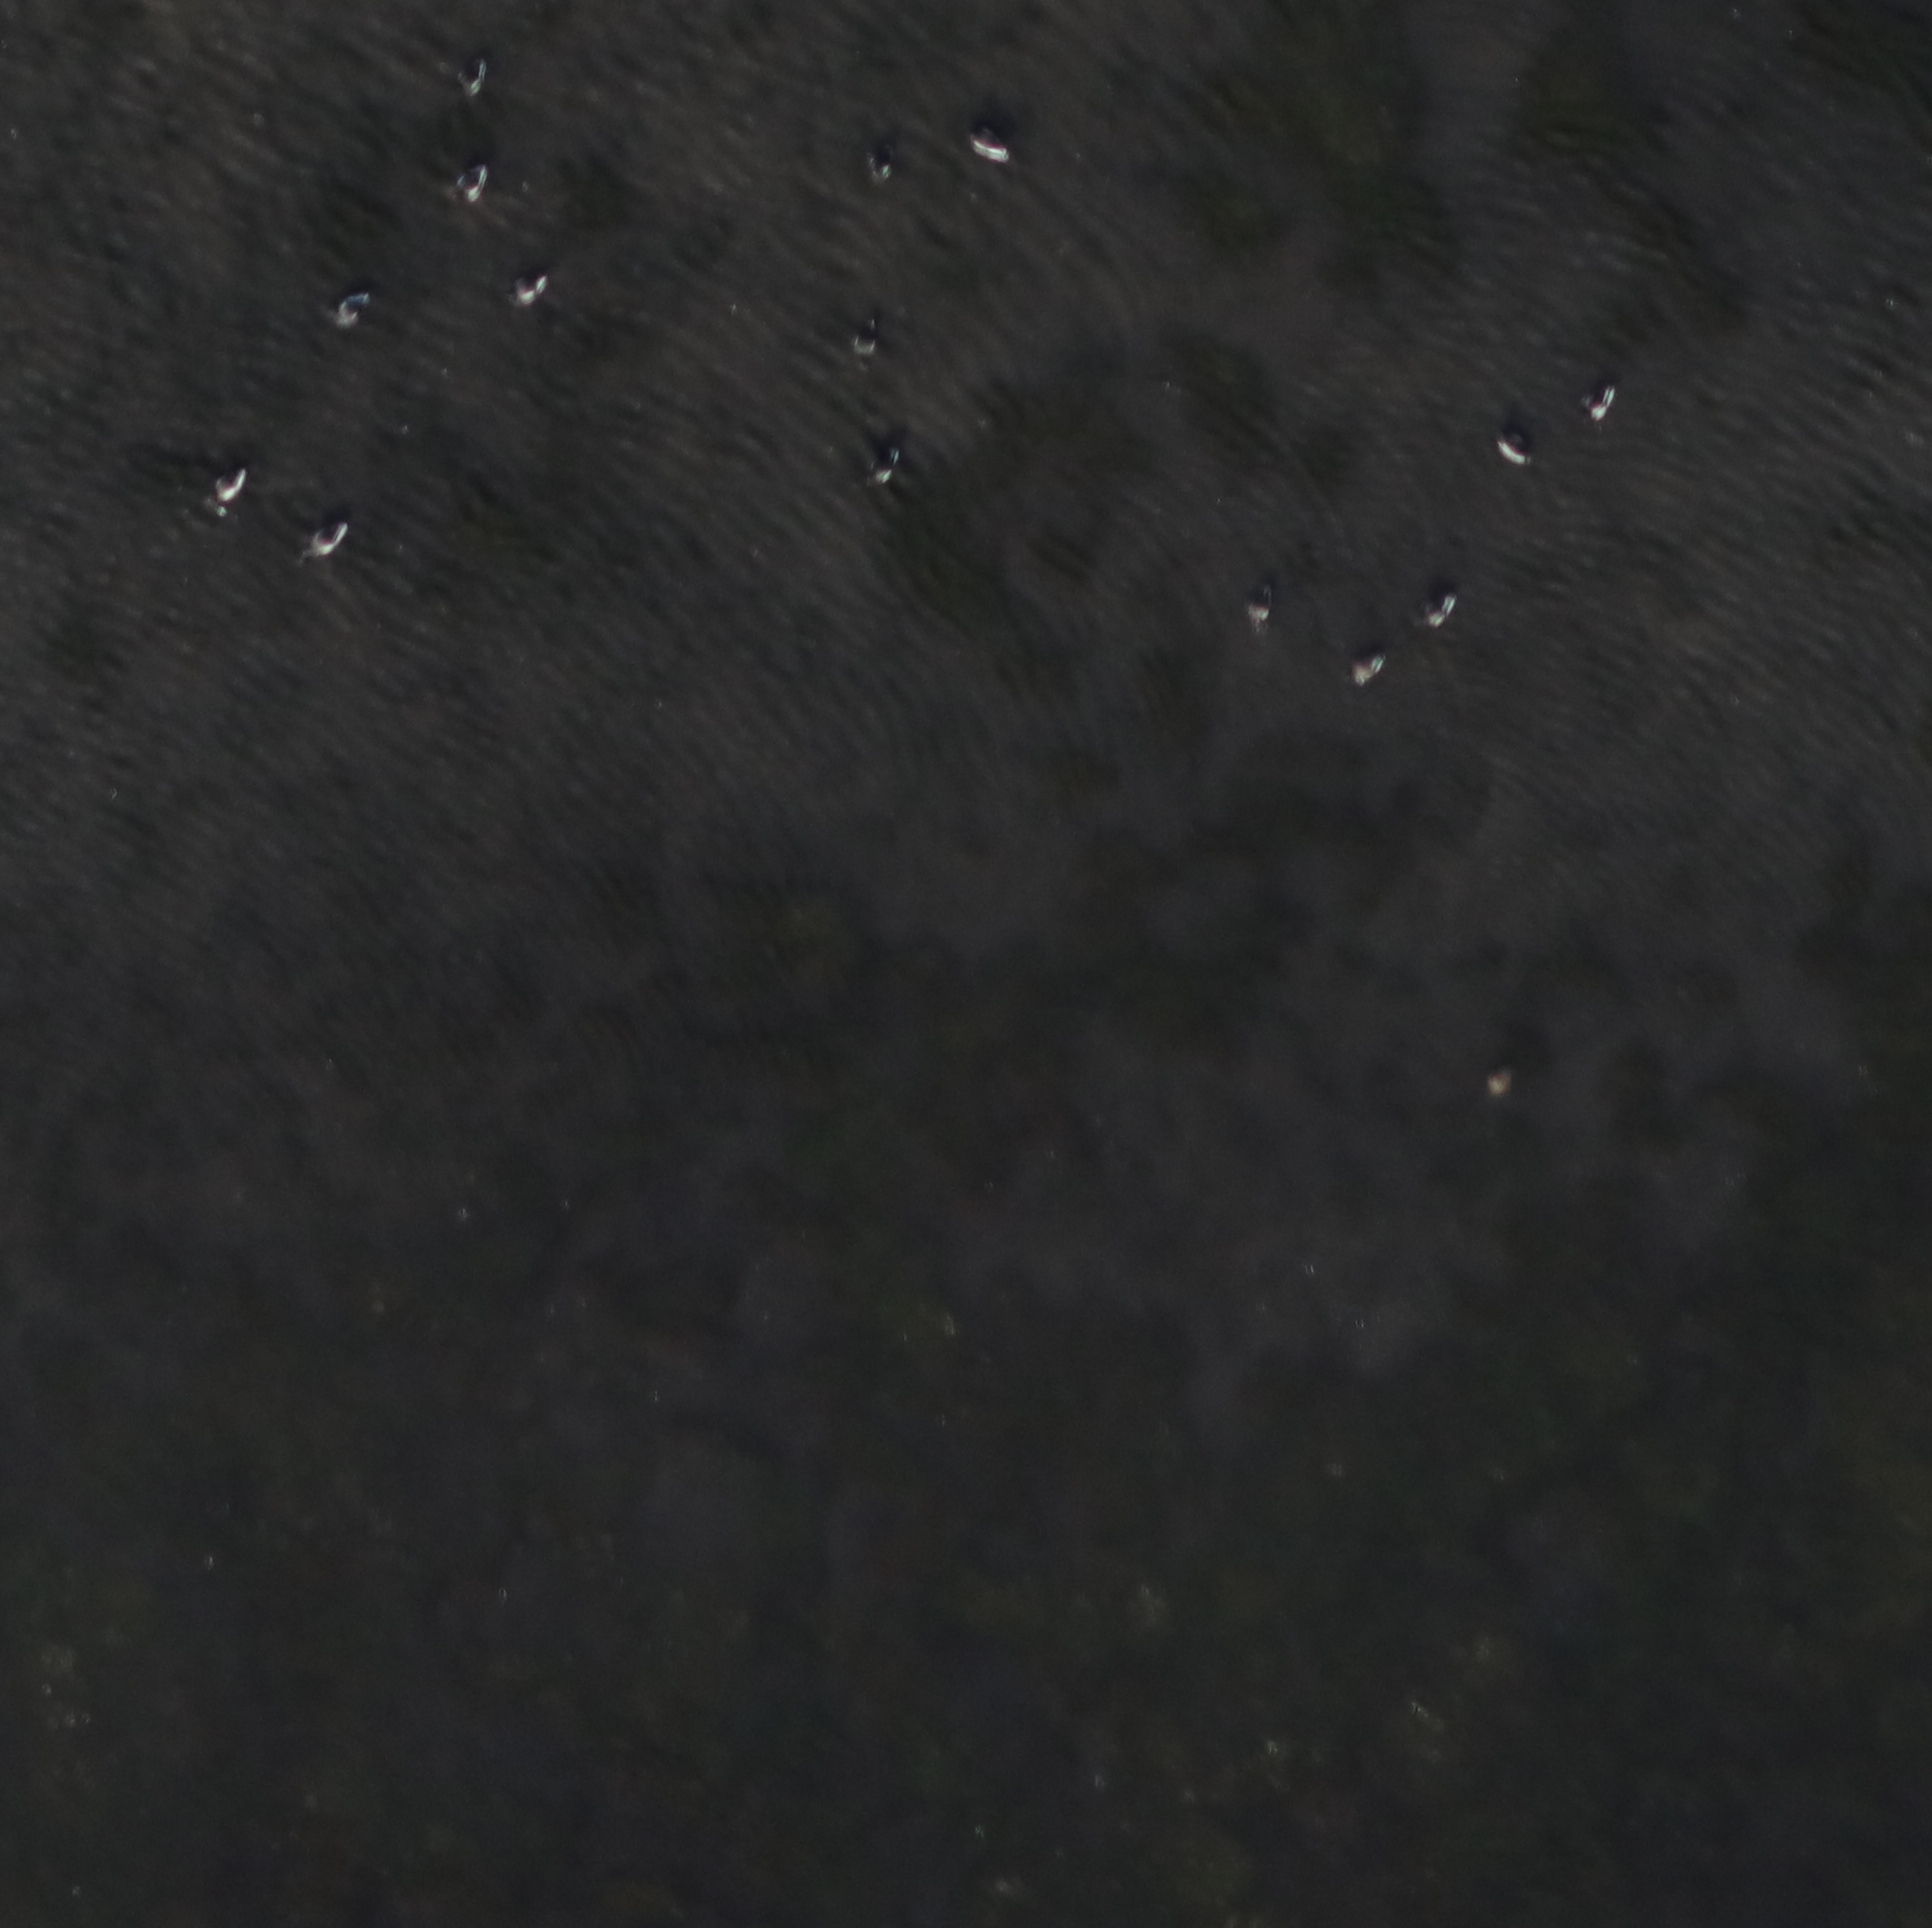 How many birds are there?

16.